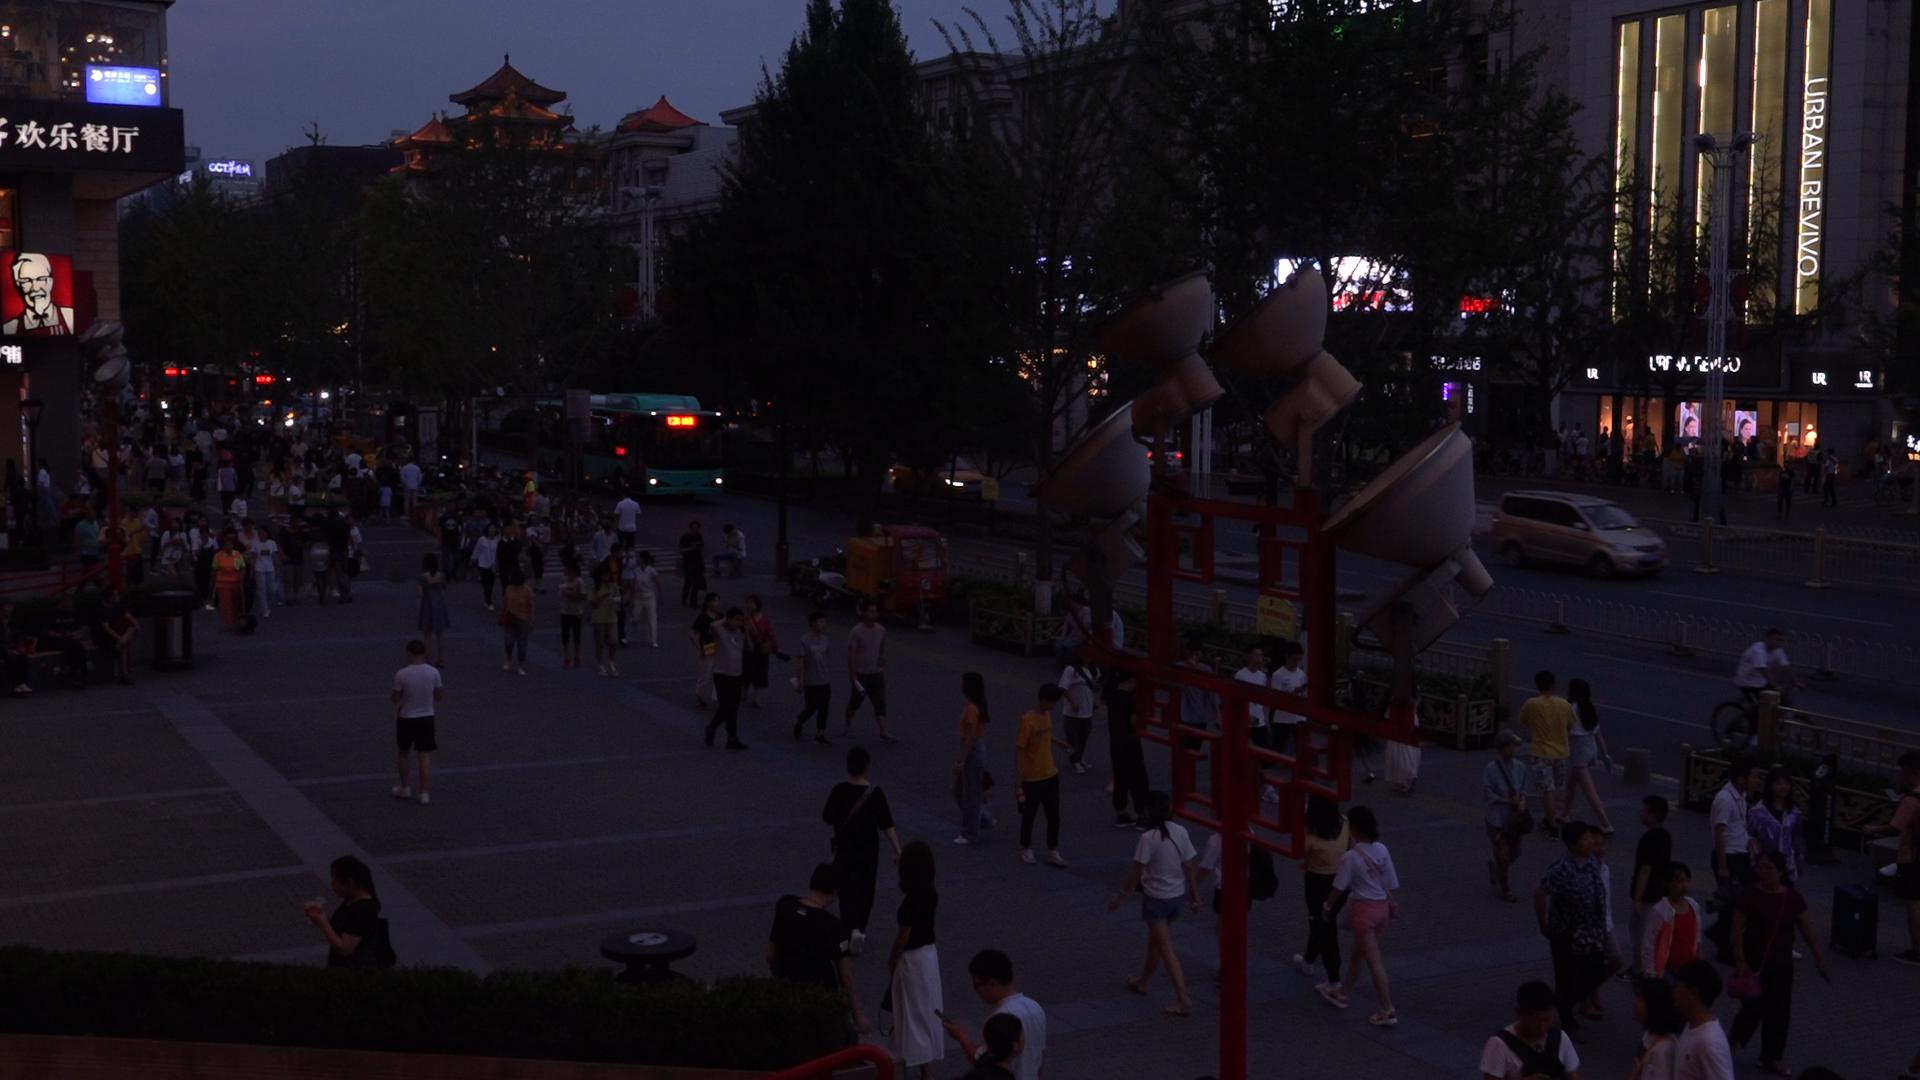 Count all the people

154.